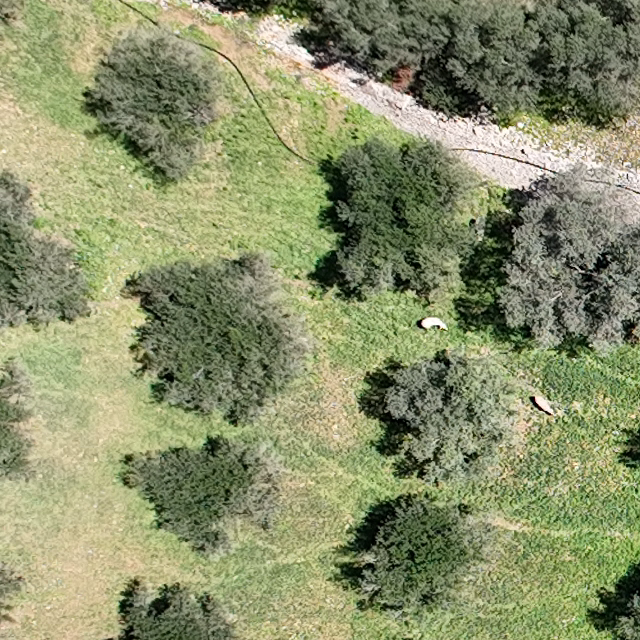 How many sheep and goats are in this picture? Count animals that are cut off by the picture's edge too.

2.